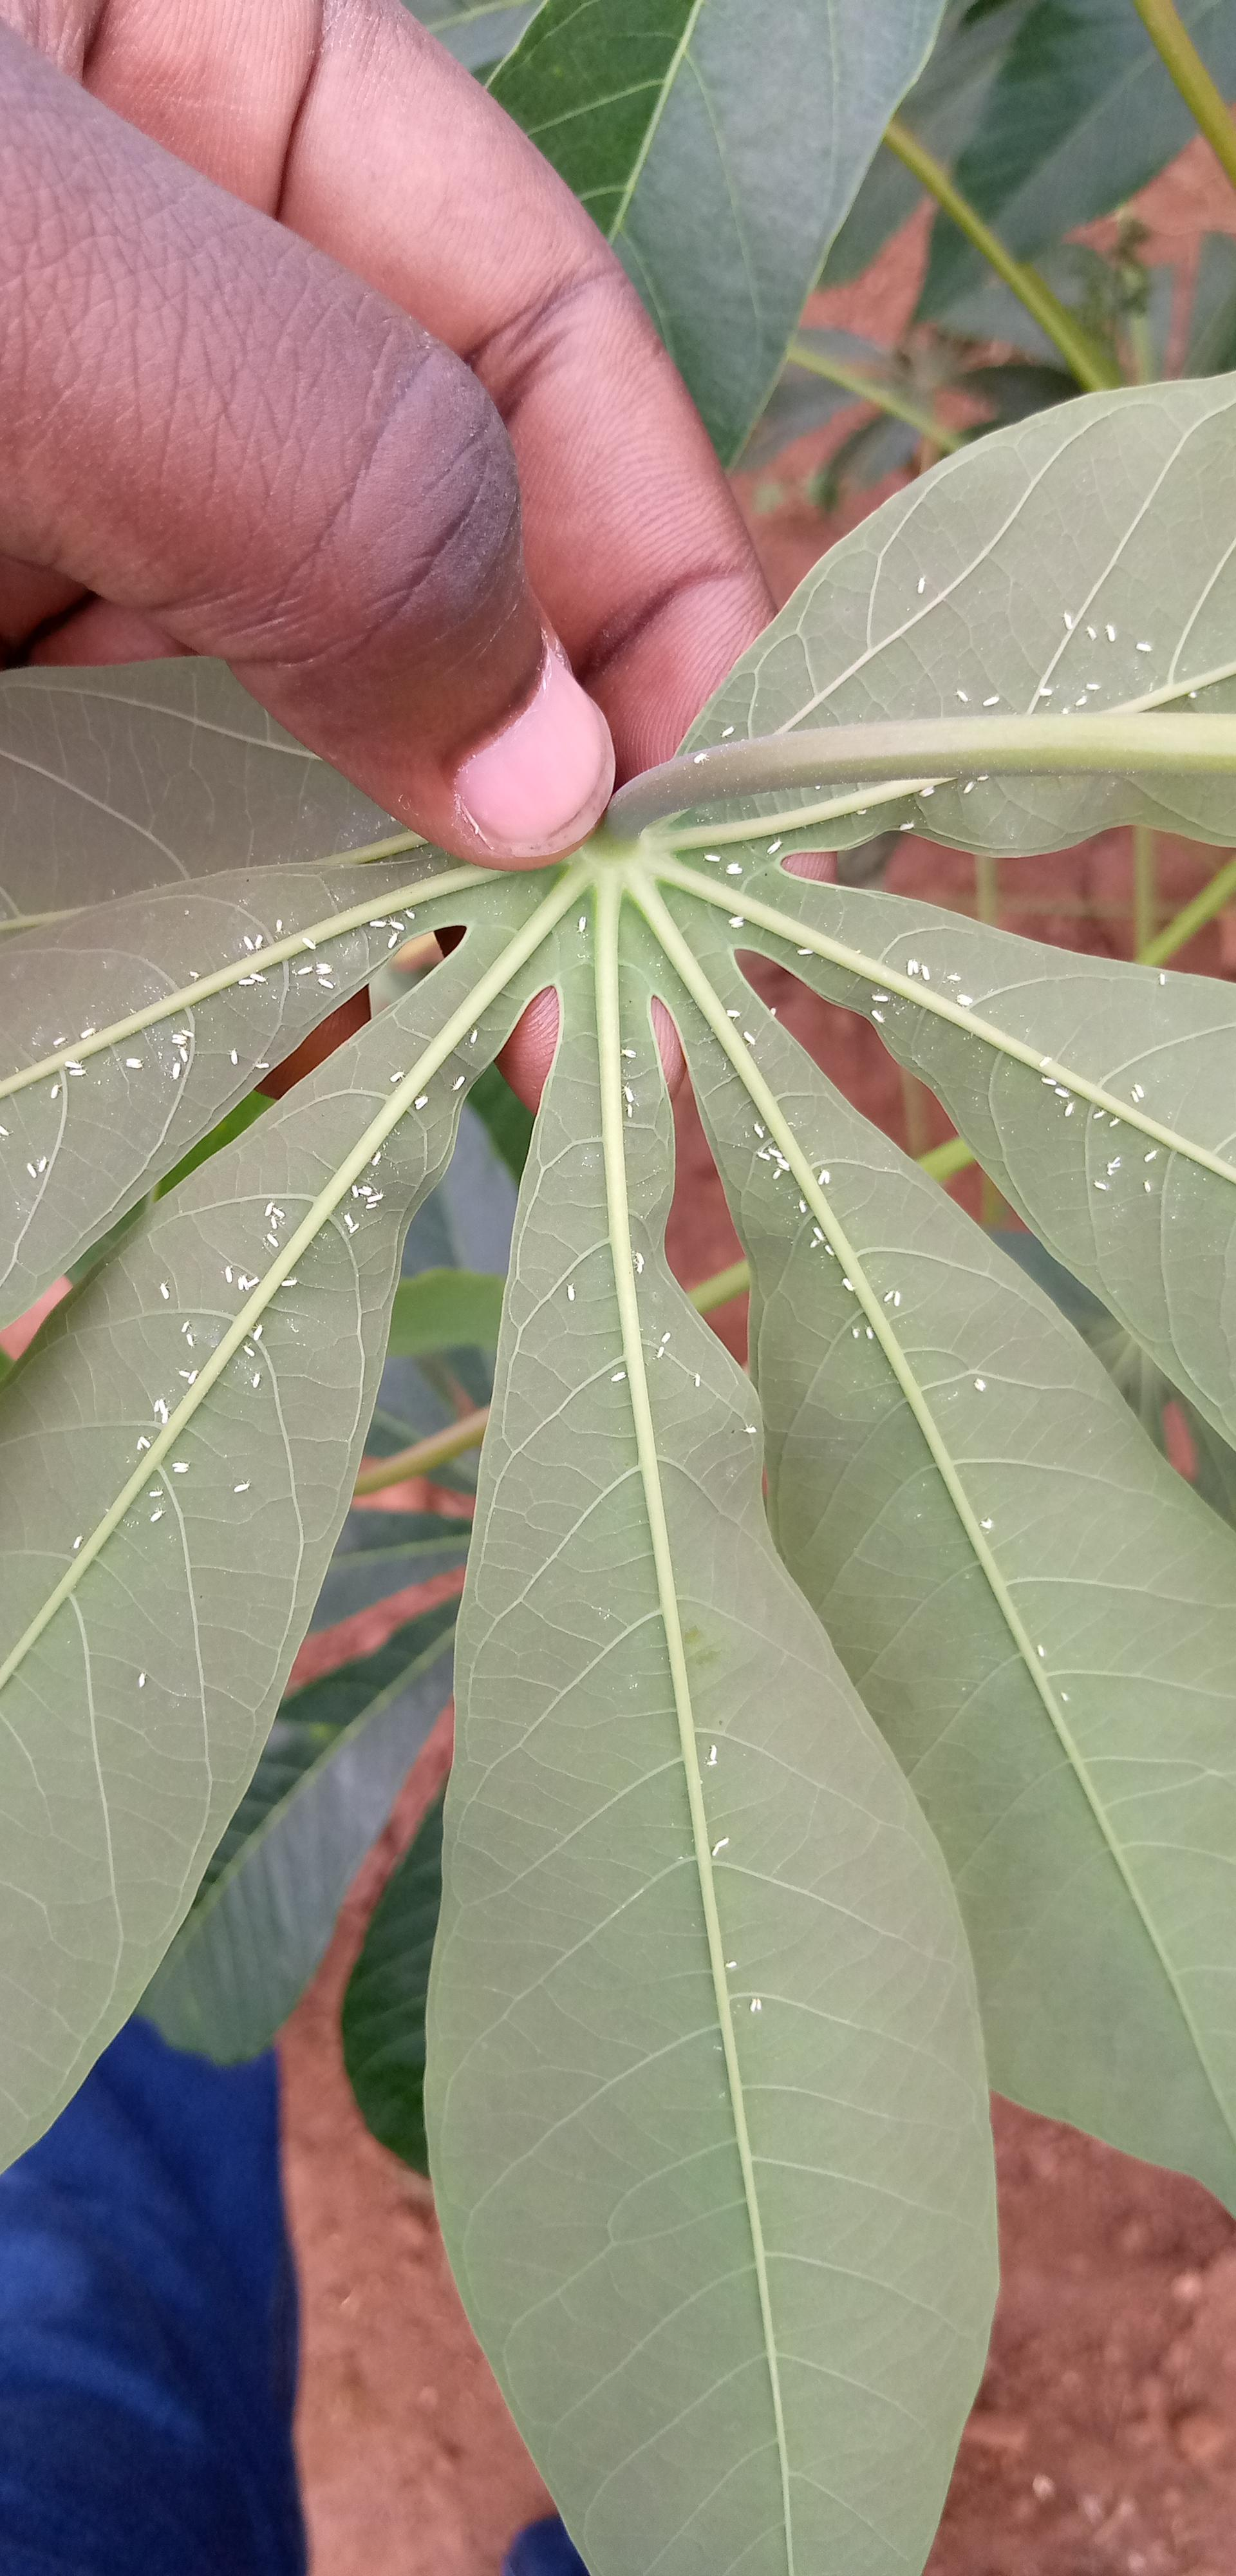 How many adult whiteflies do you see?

162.